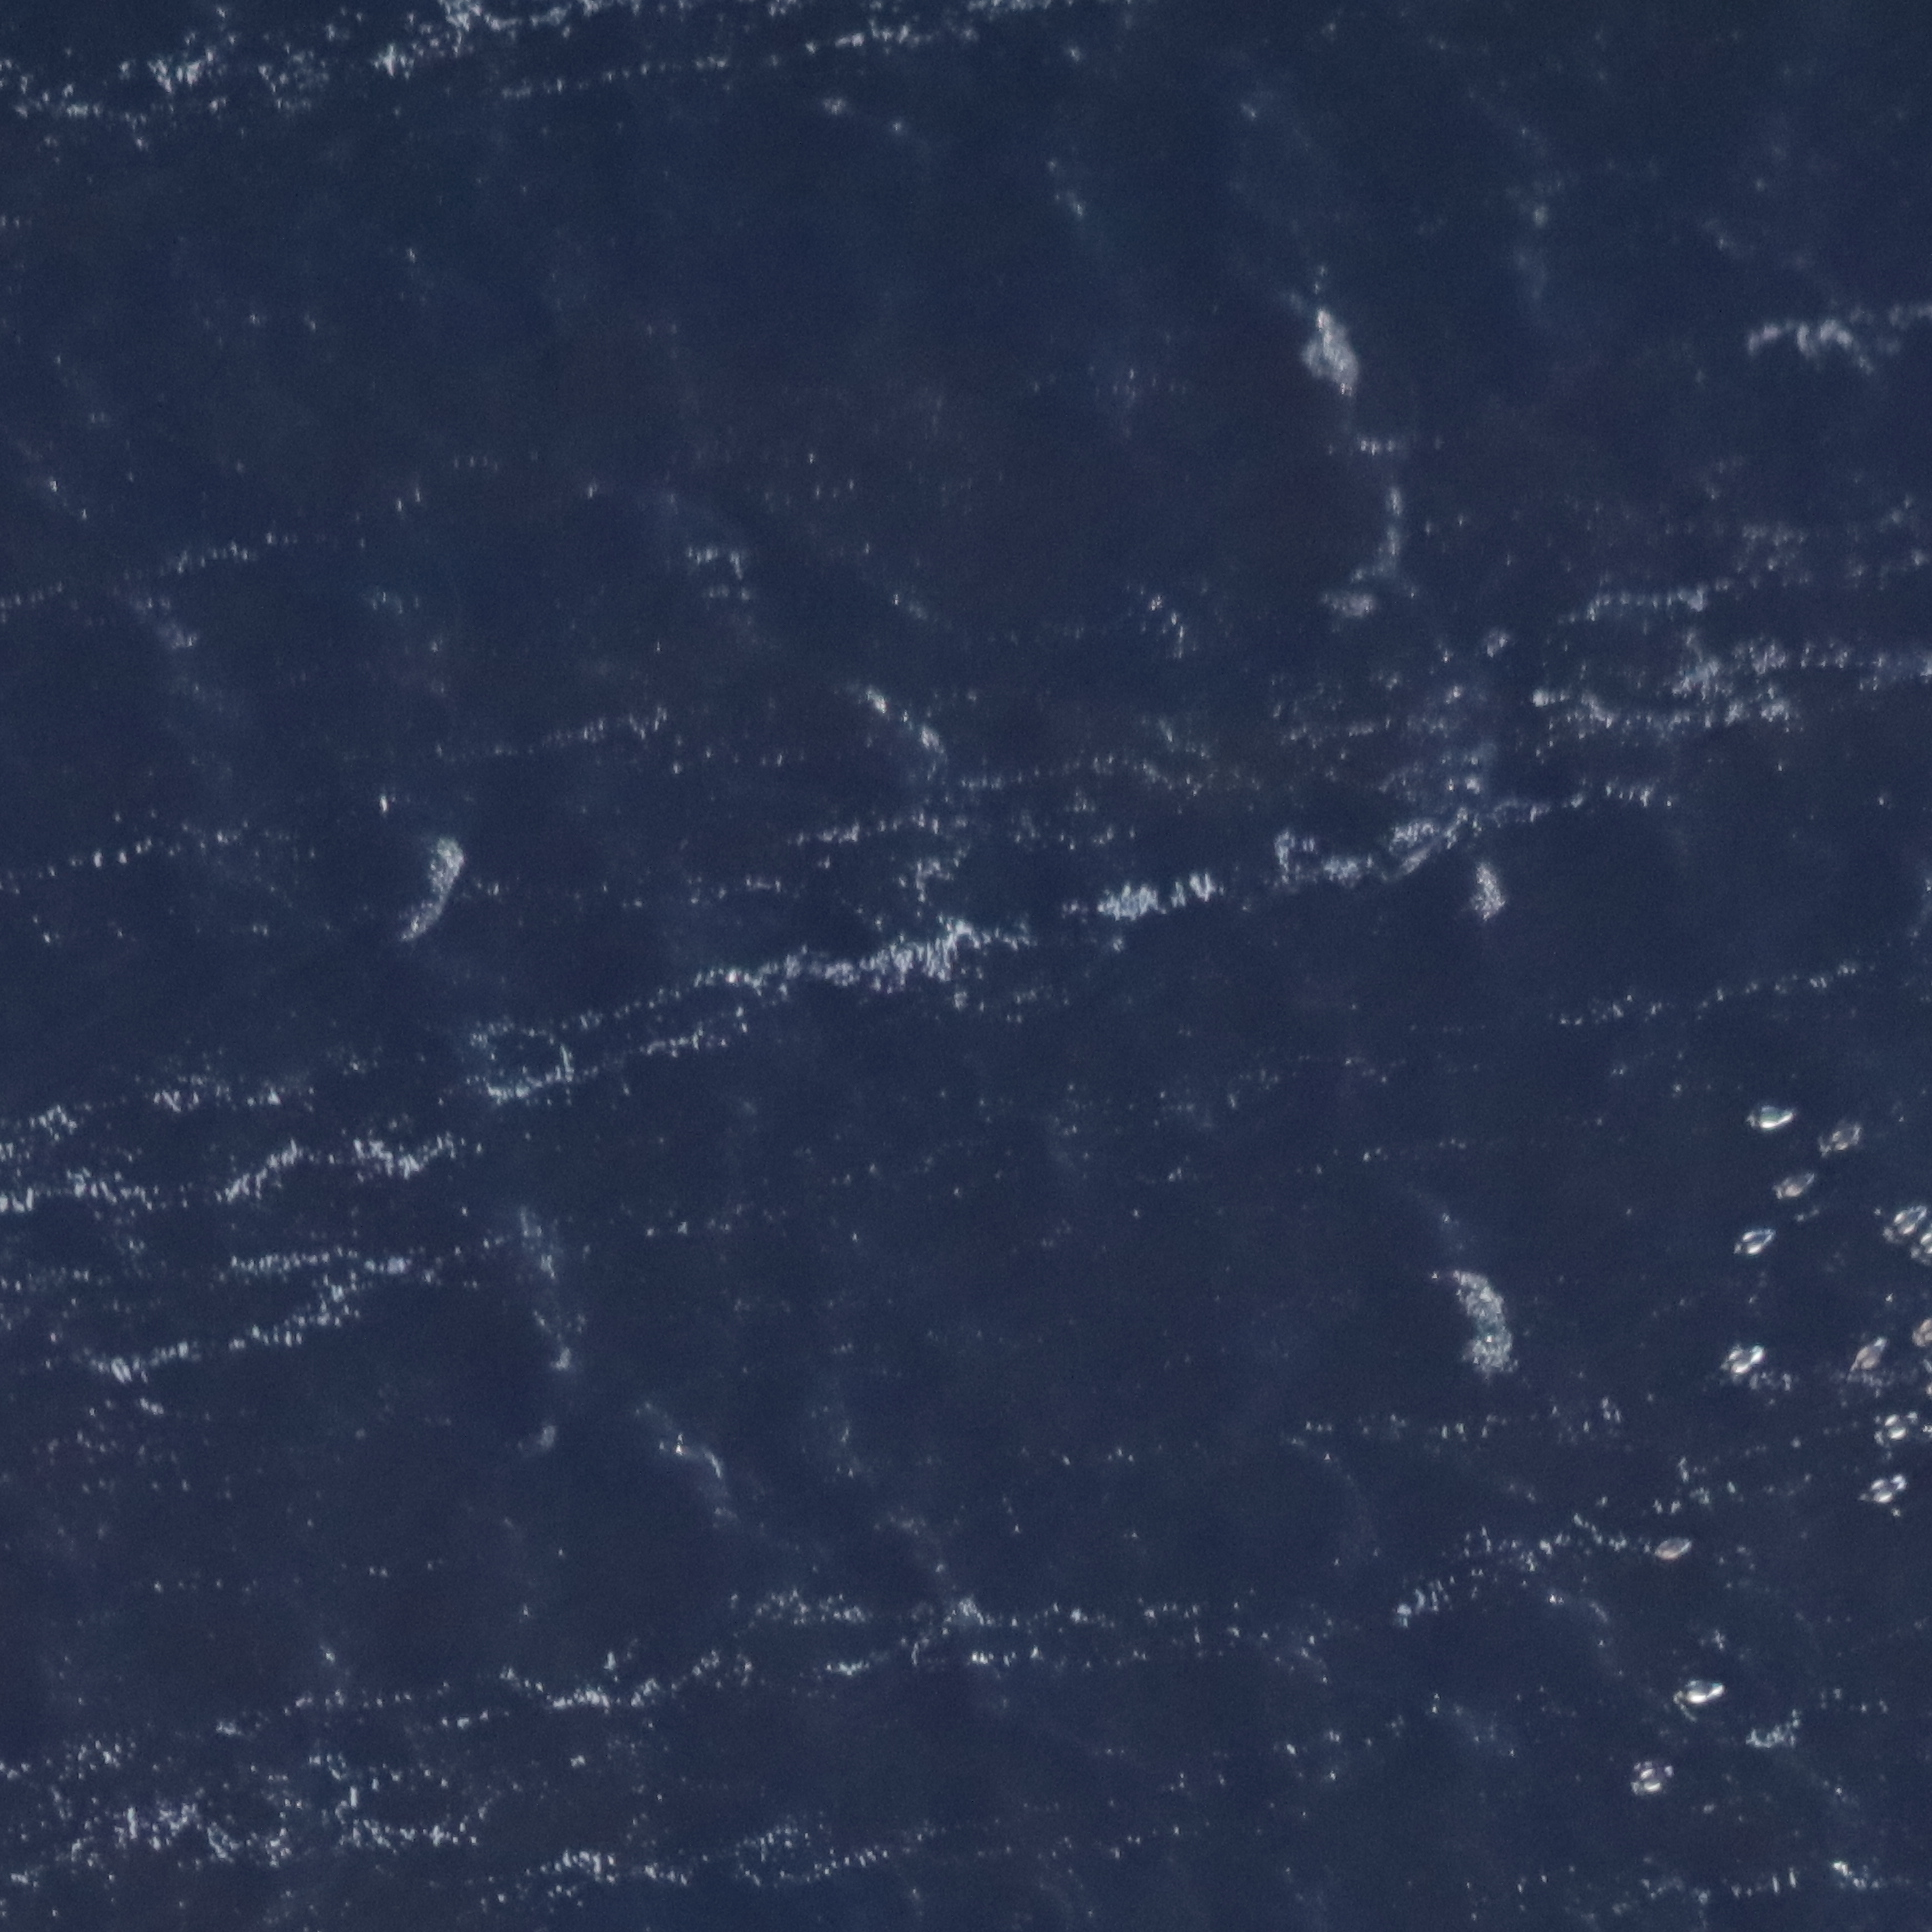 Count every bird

14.